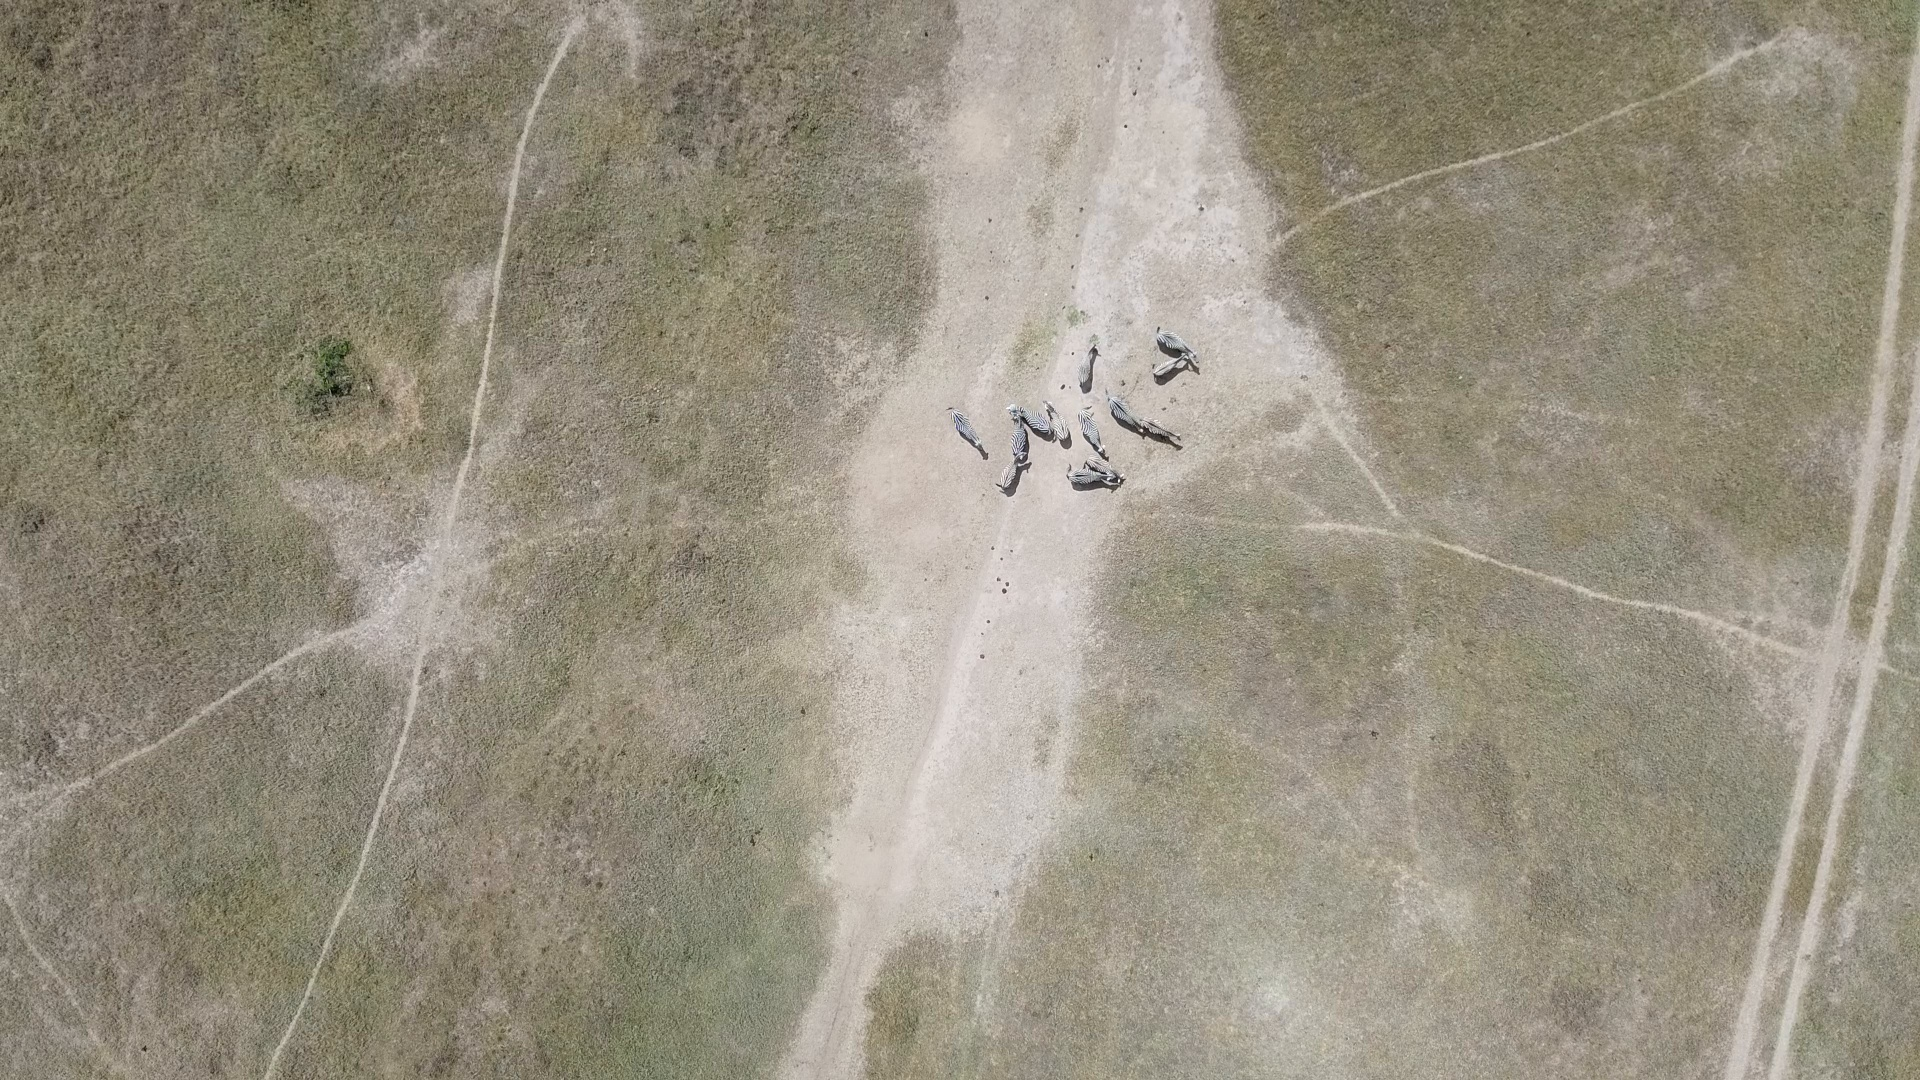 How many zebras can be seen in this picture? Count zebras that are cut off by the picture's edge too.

13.